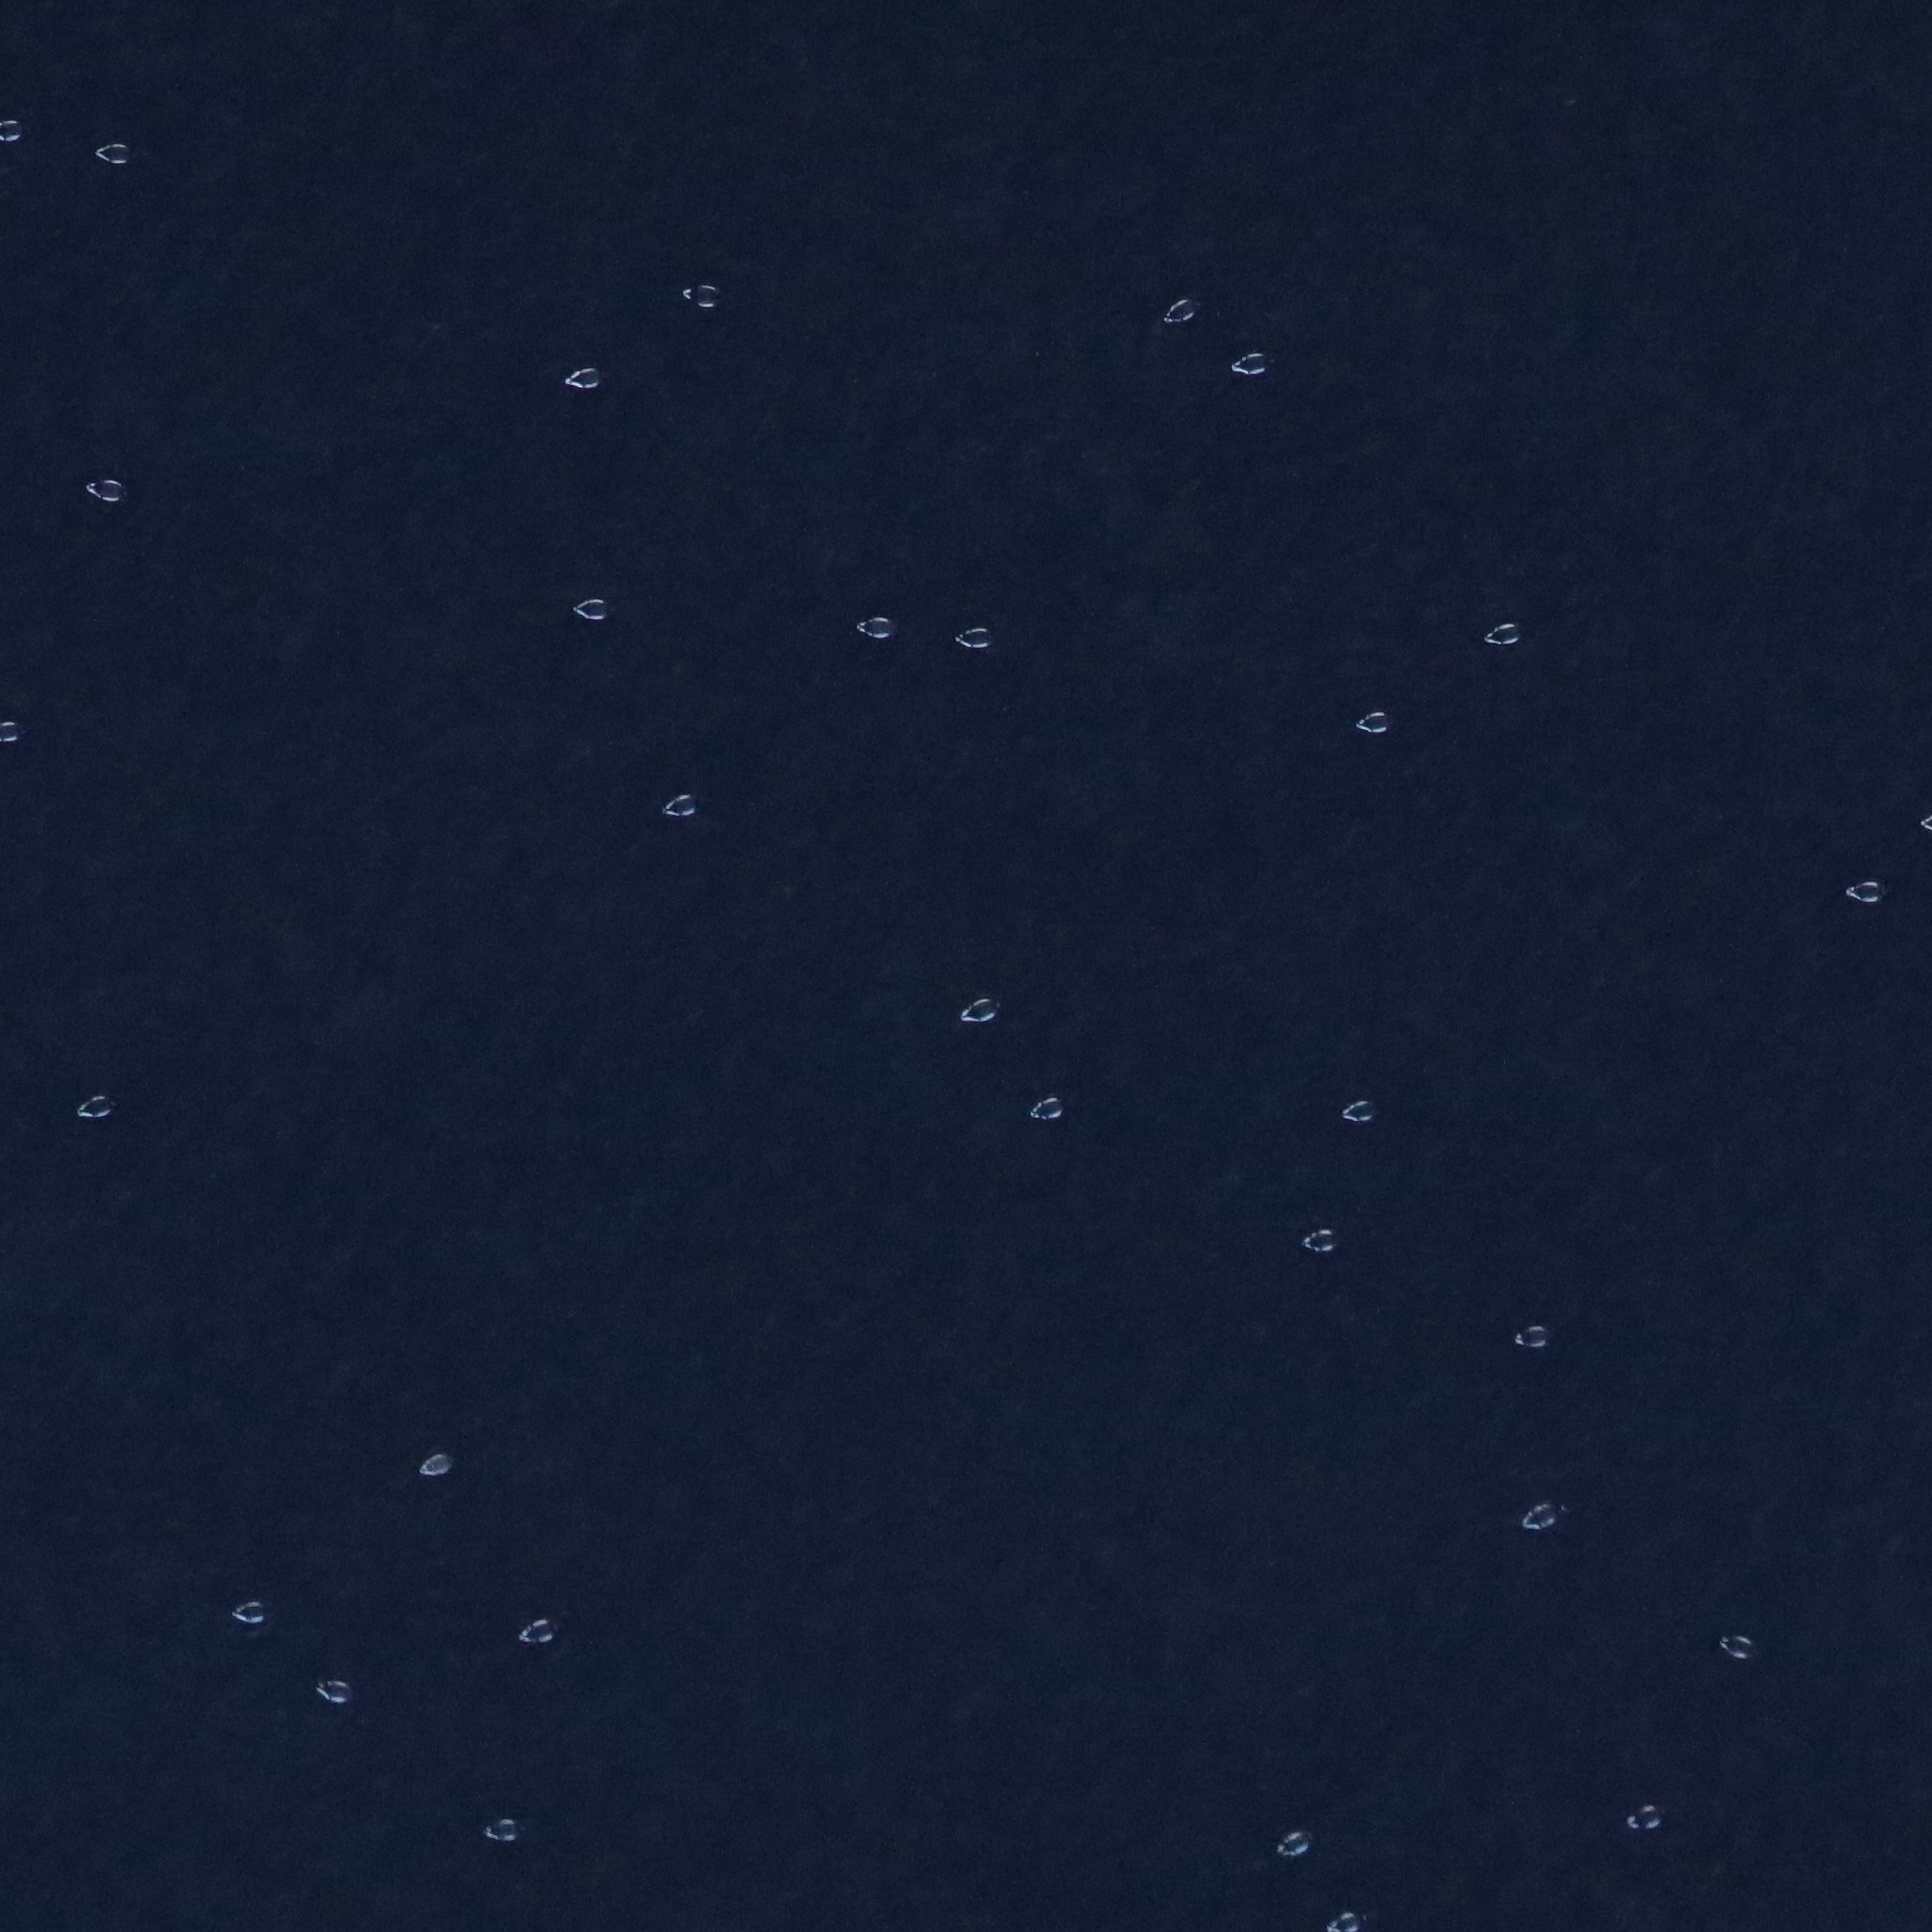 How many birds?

31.